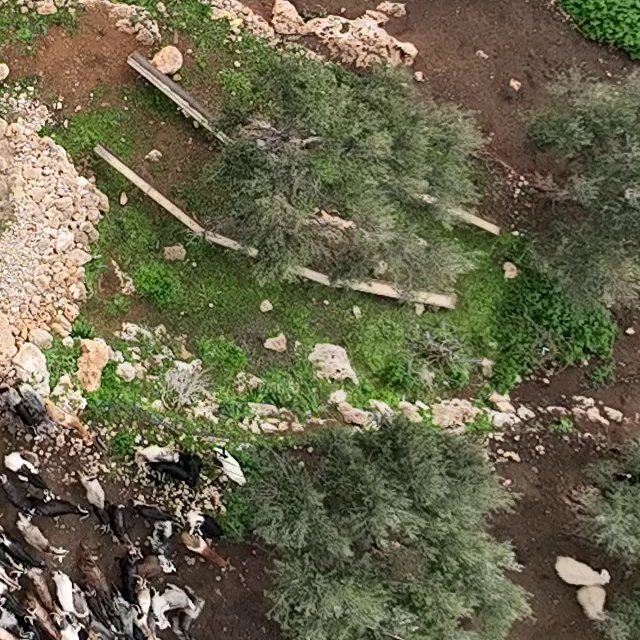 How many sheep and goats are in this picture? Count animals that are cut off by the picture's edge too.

49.